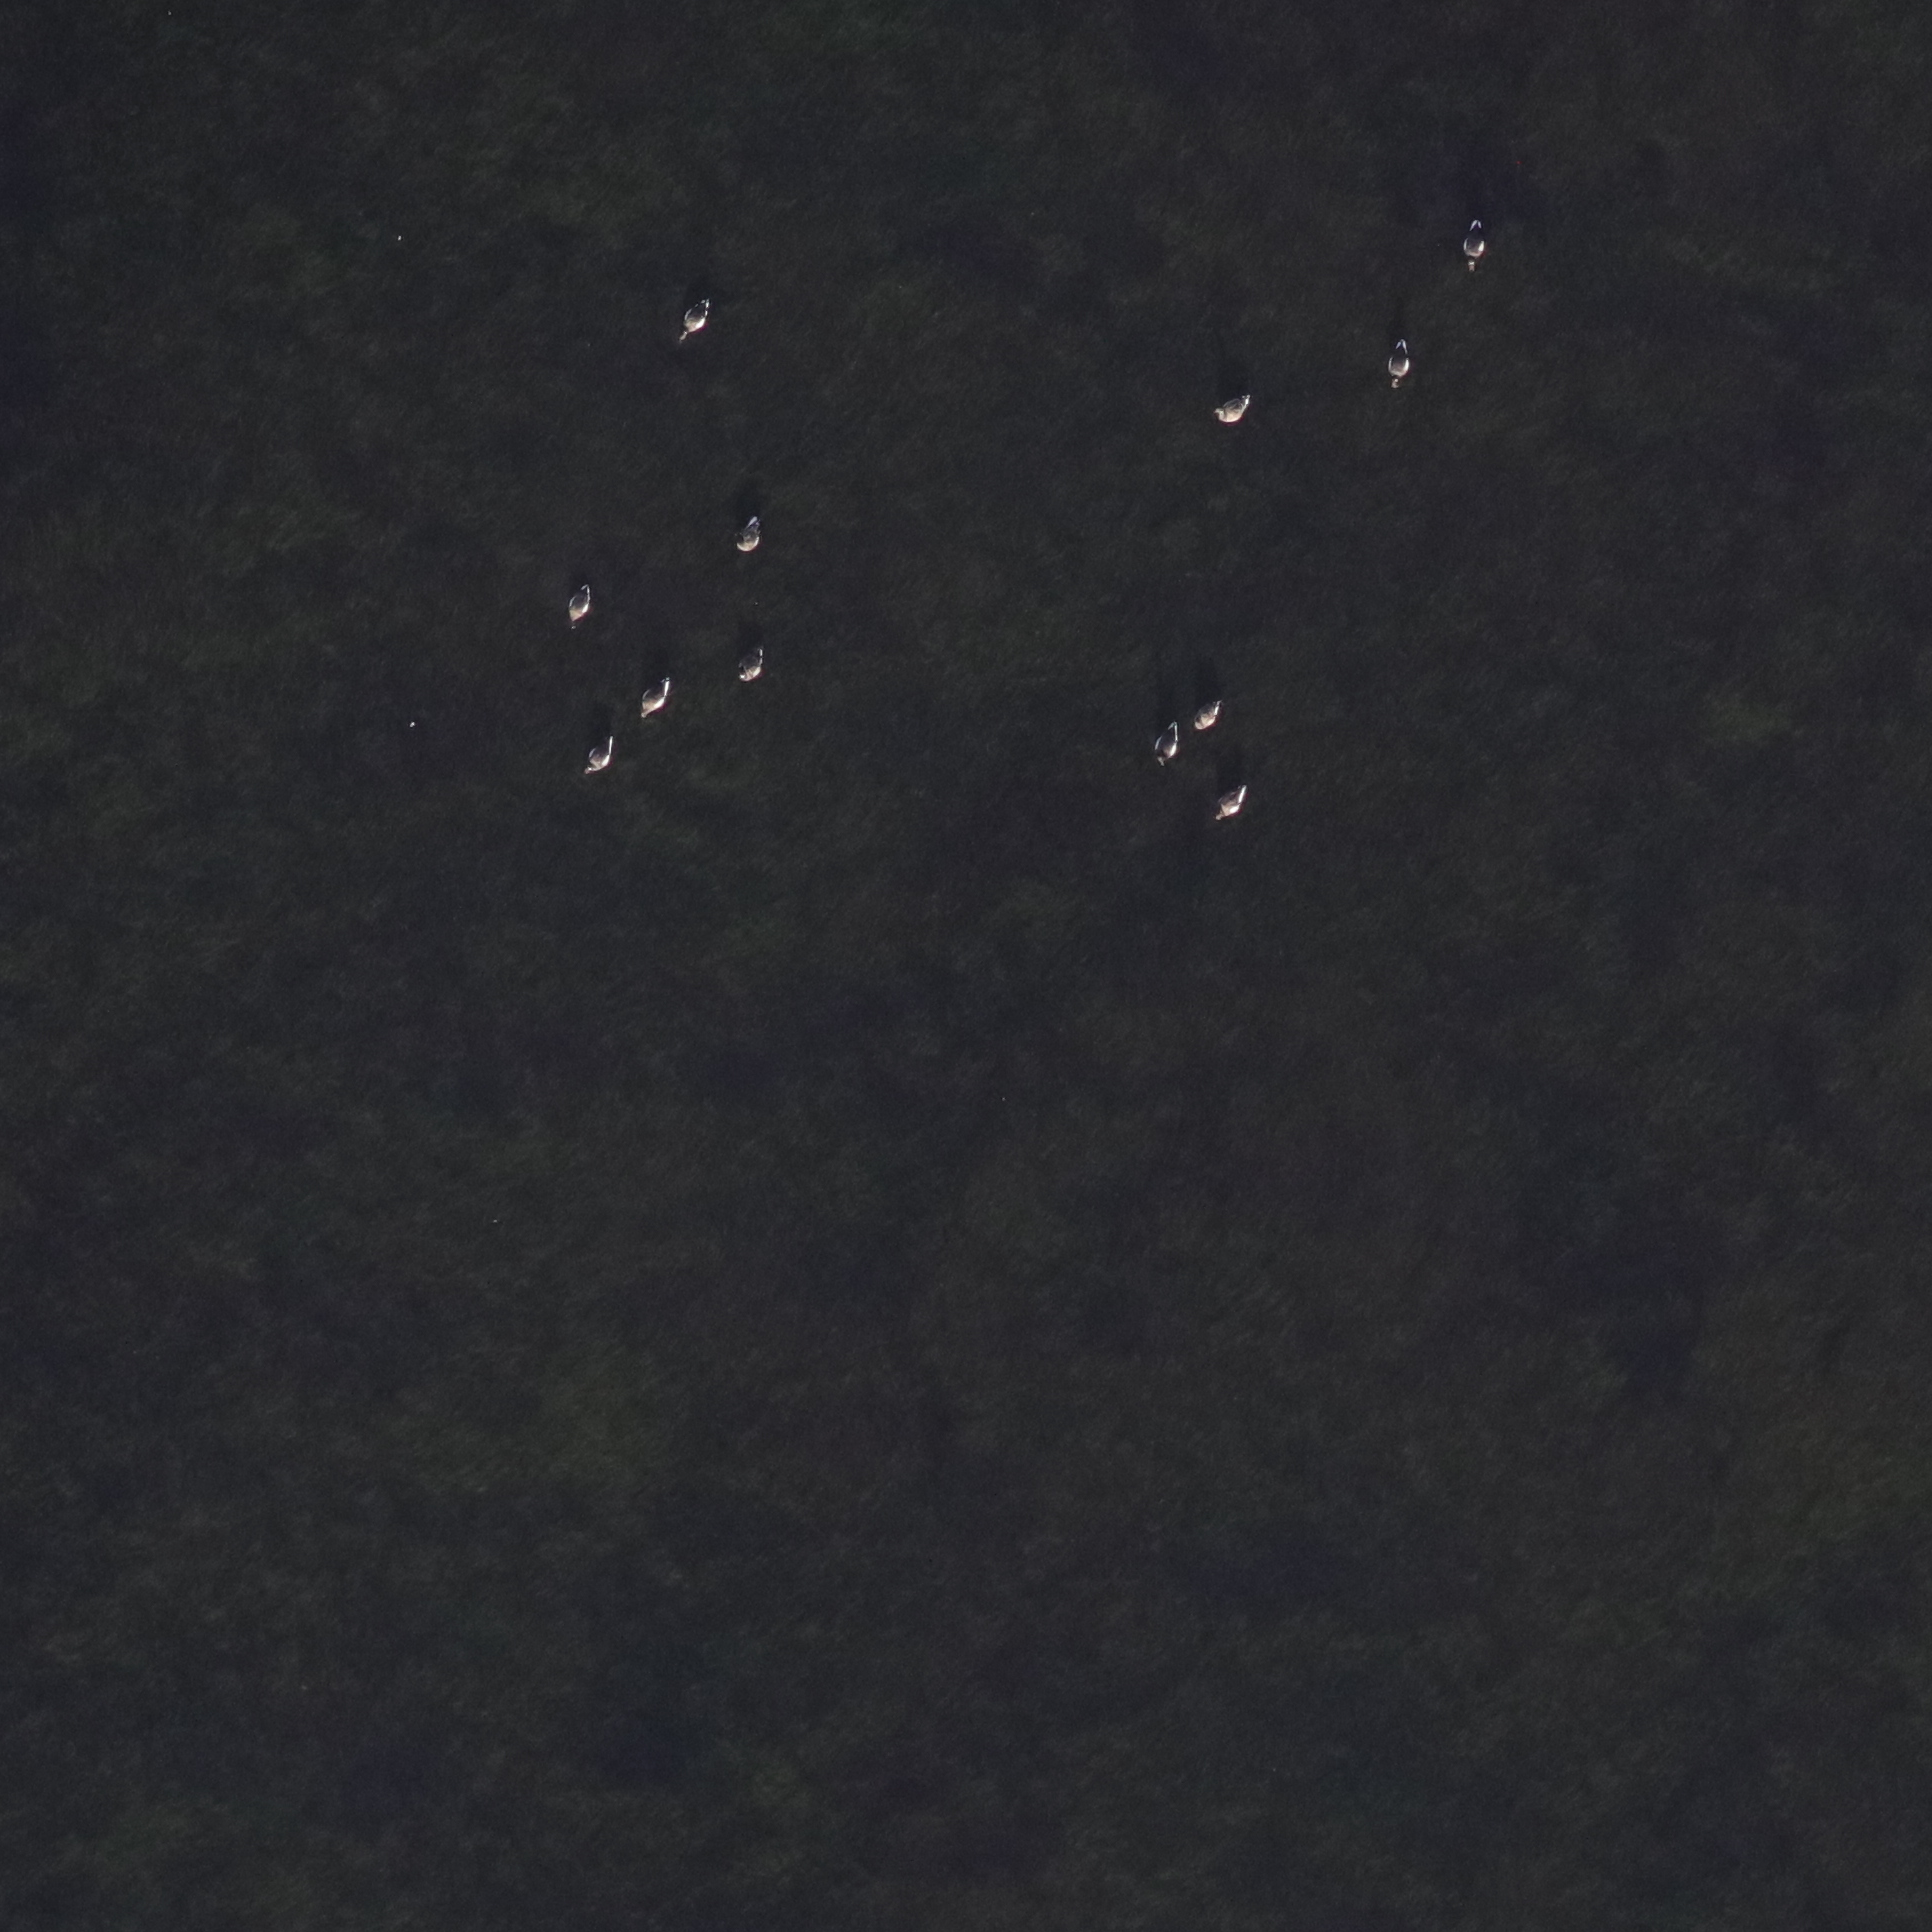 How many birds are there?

10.